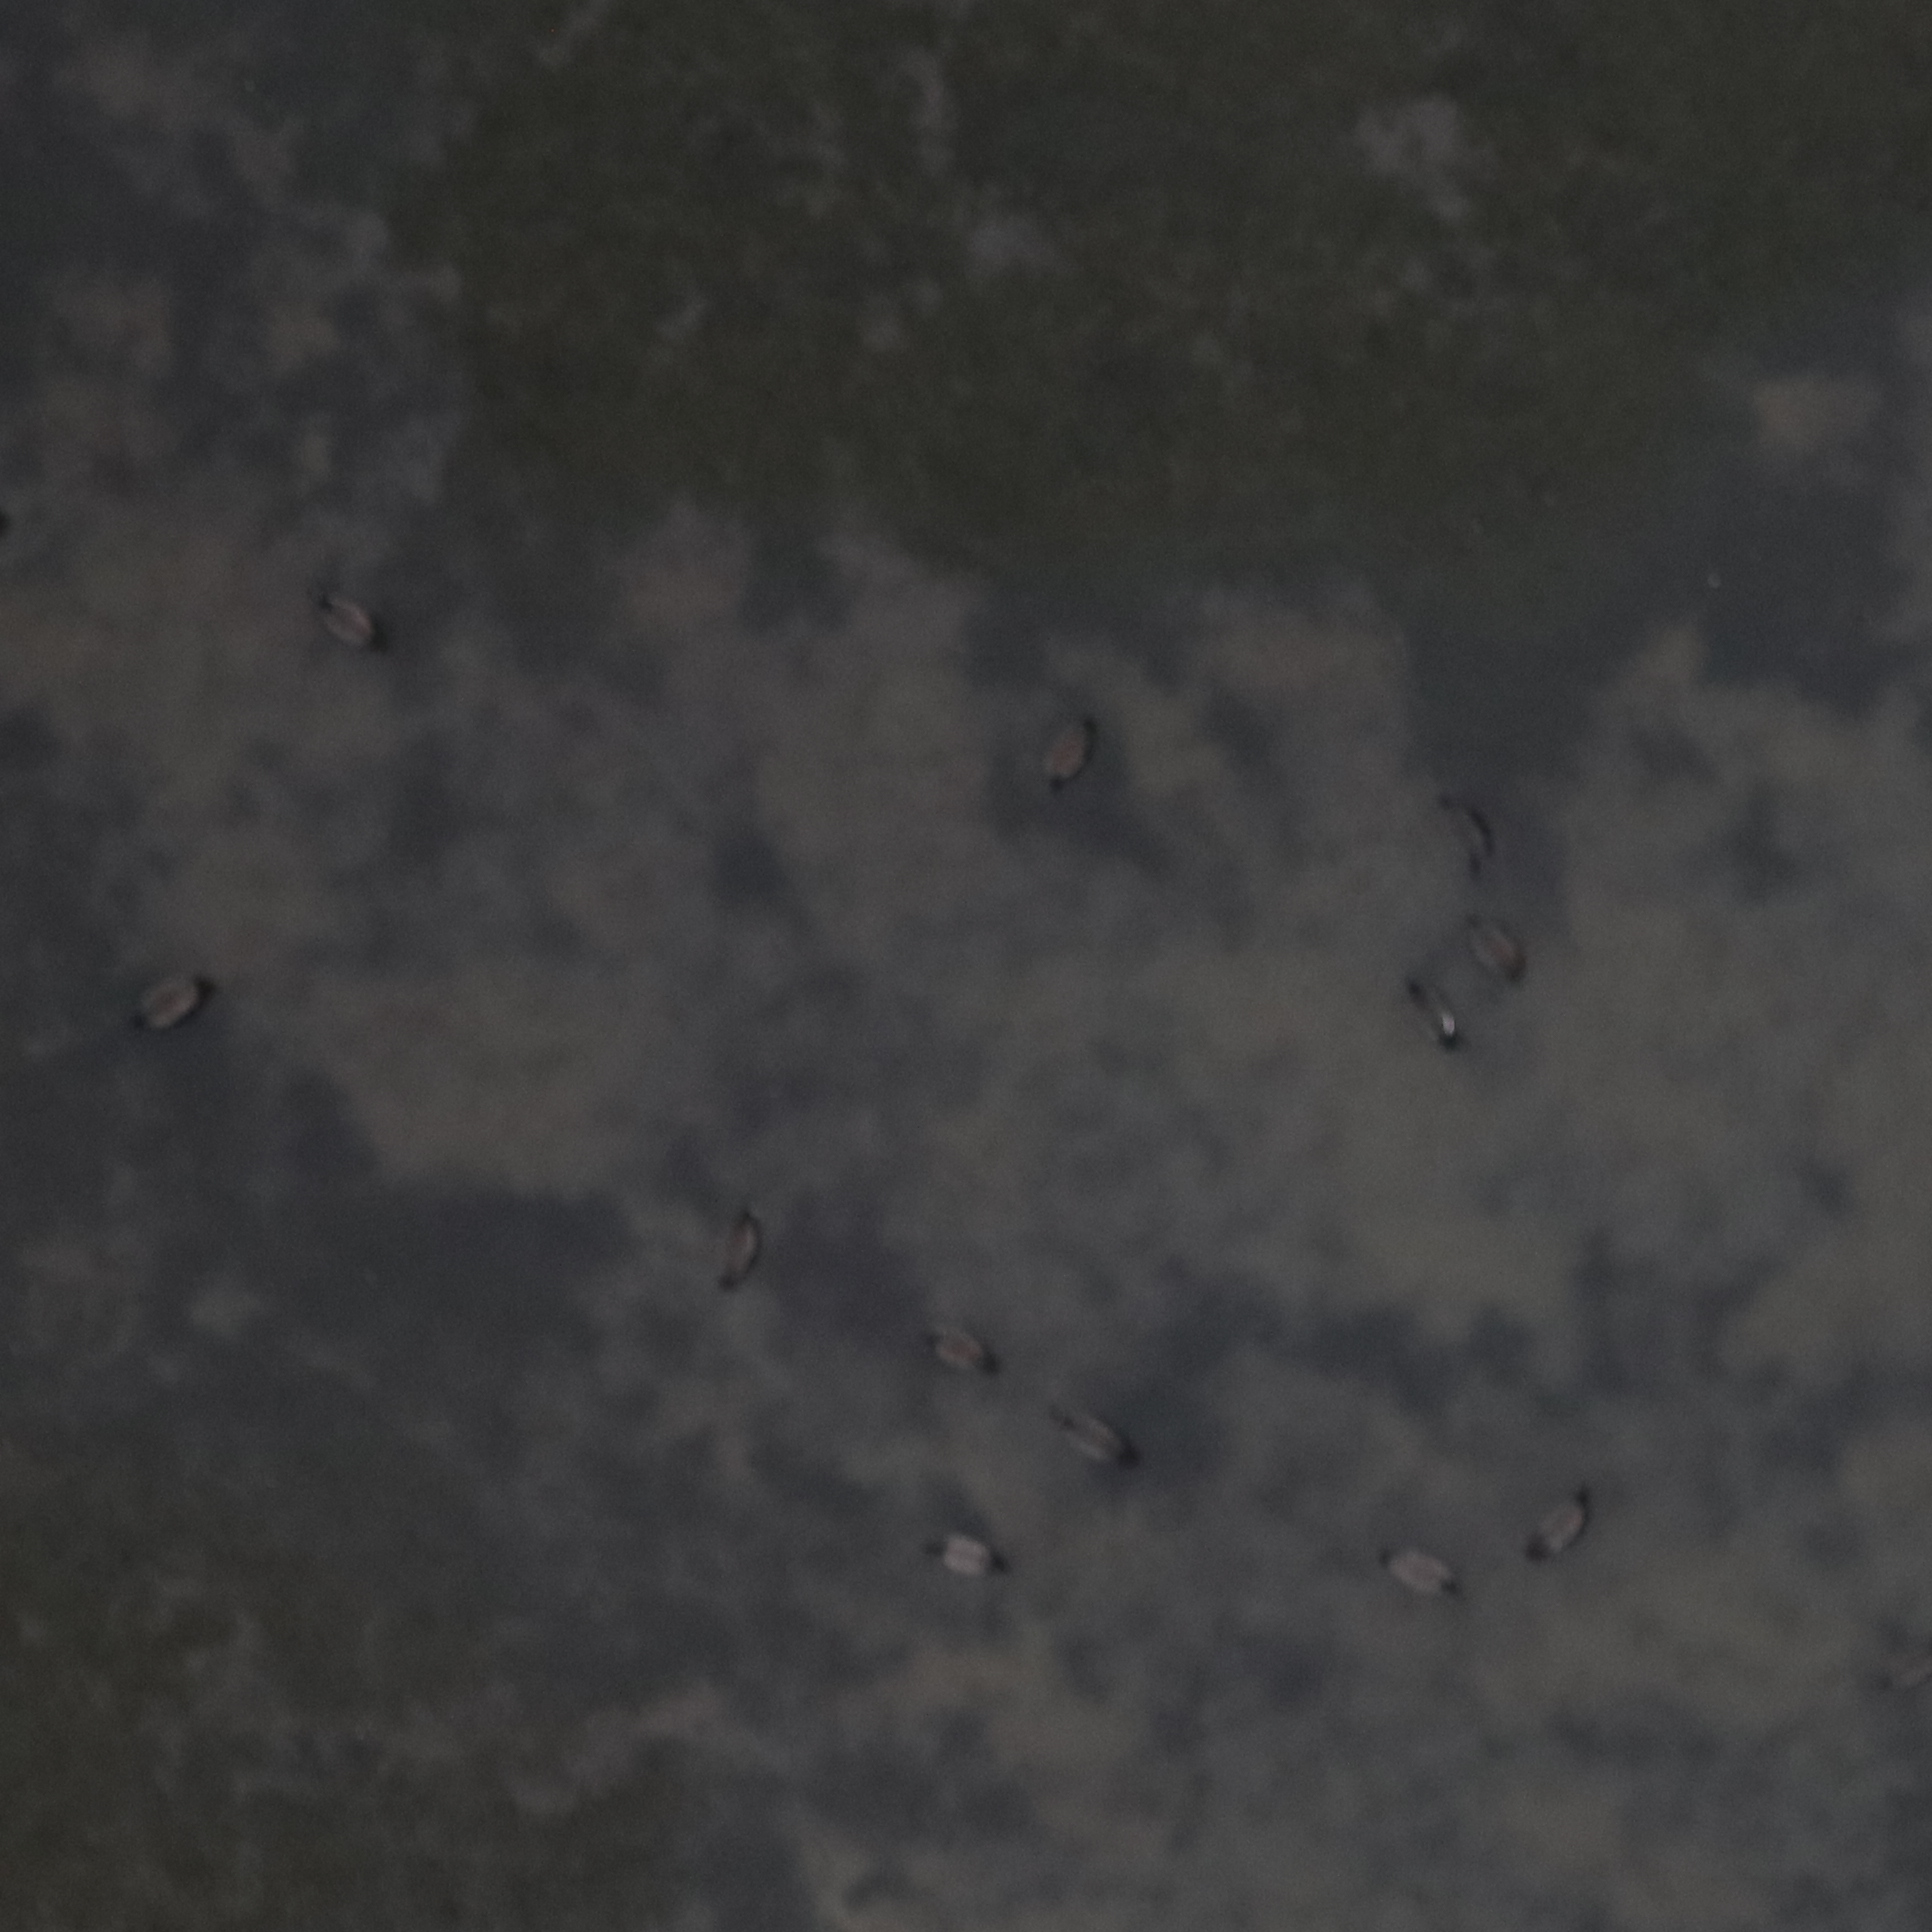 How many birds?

13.